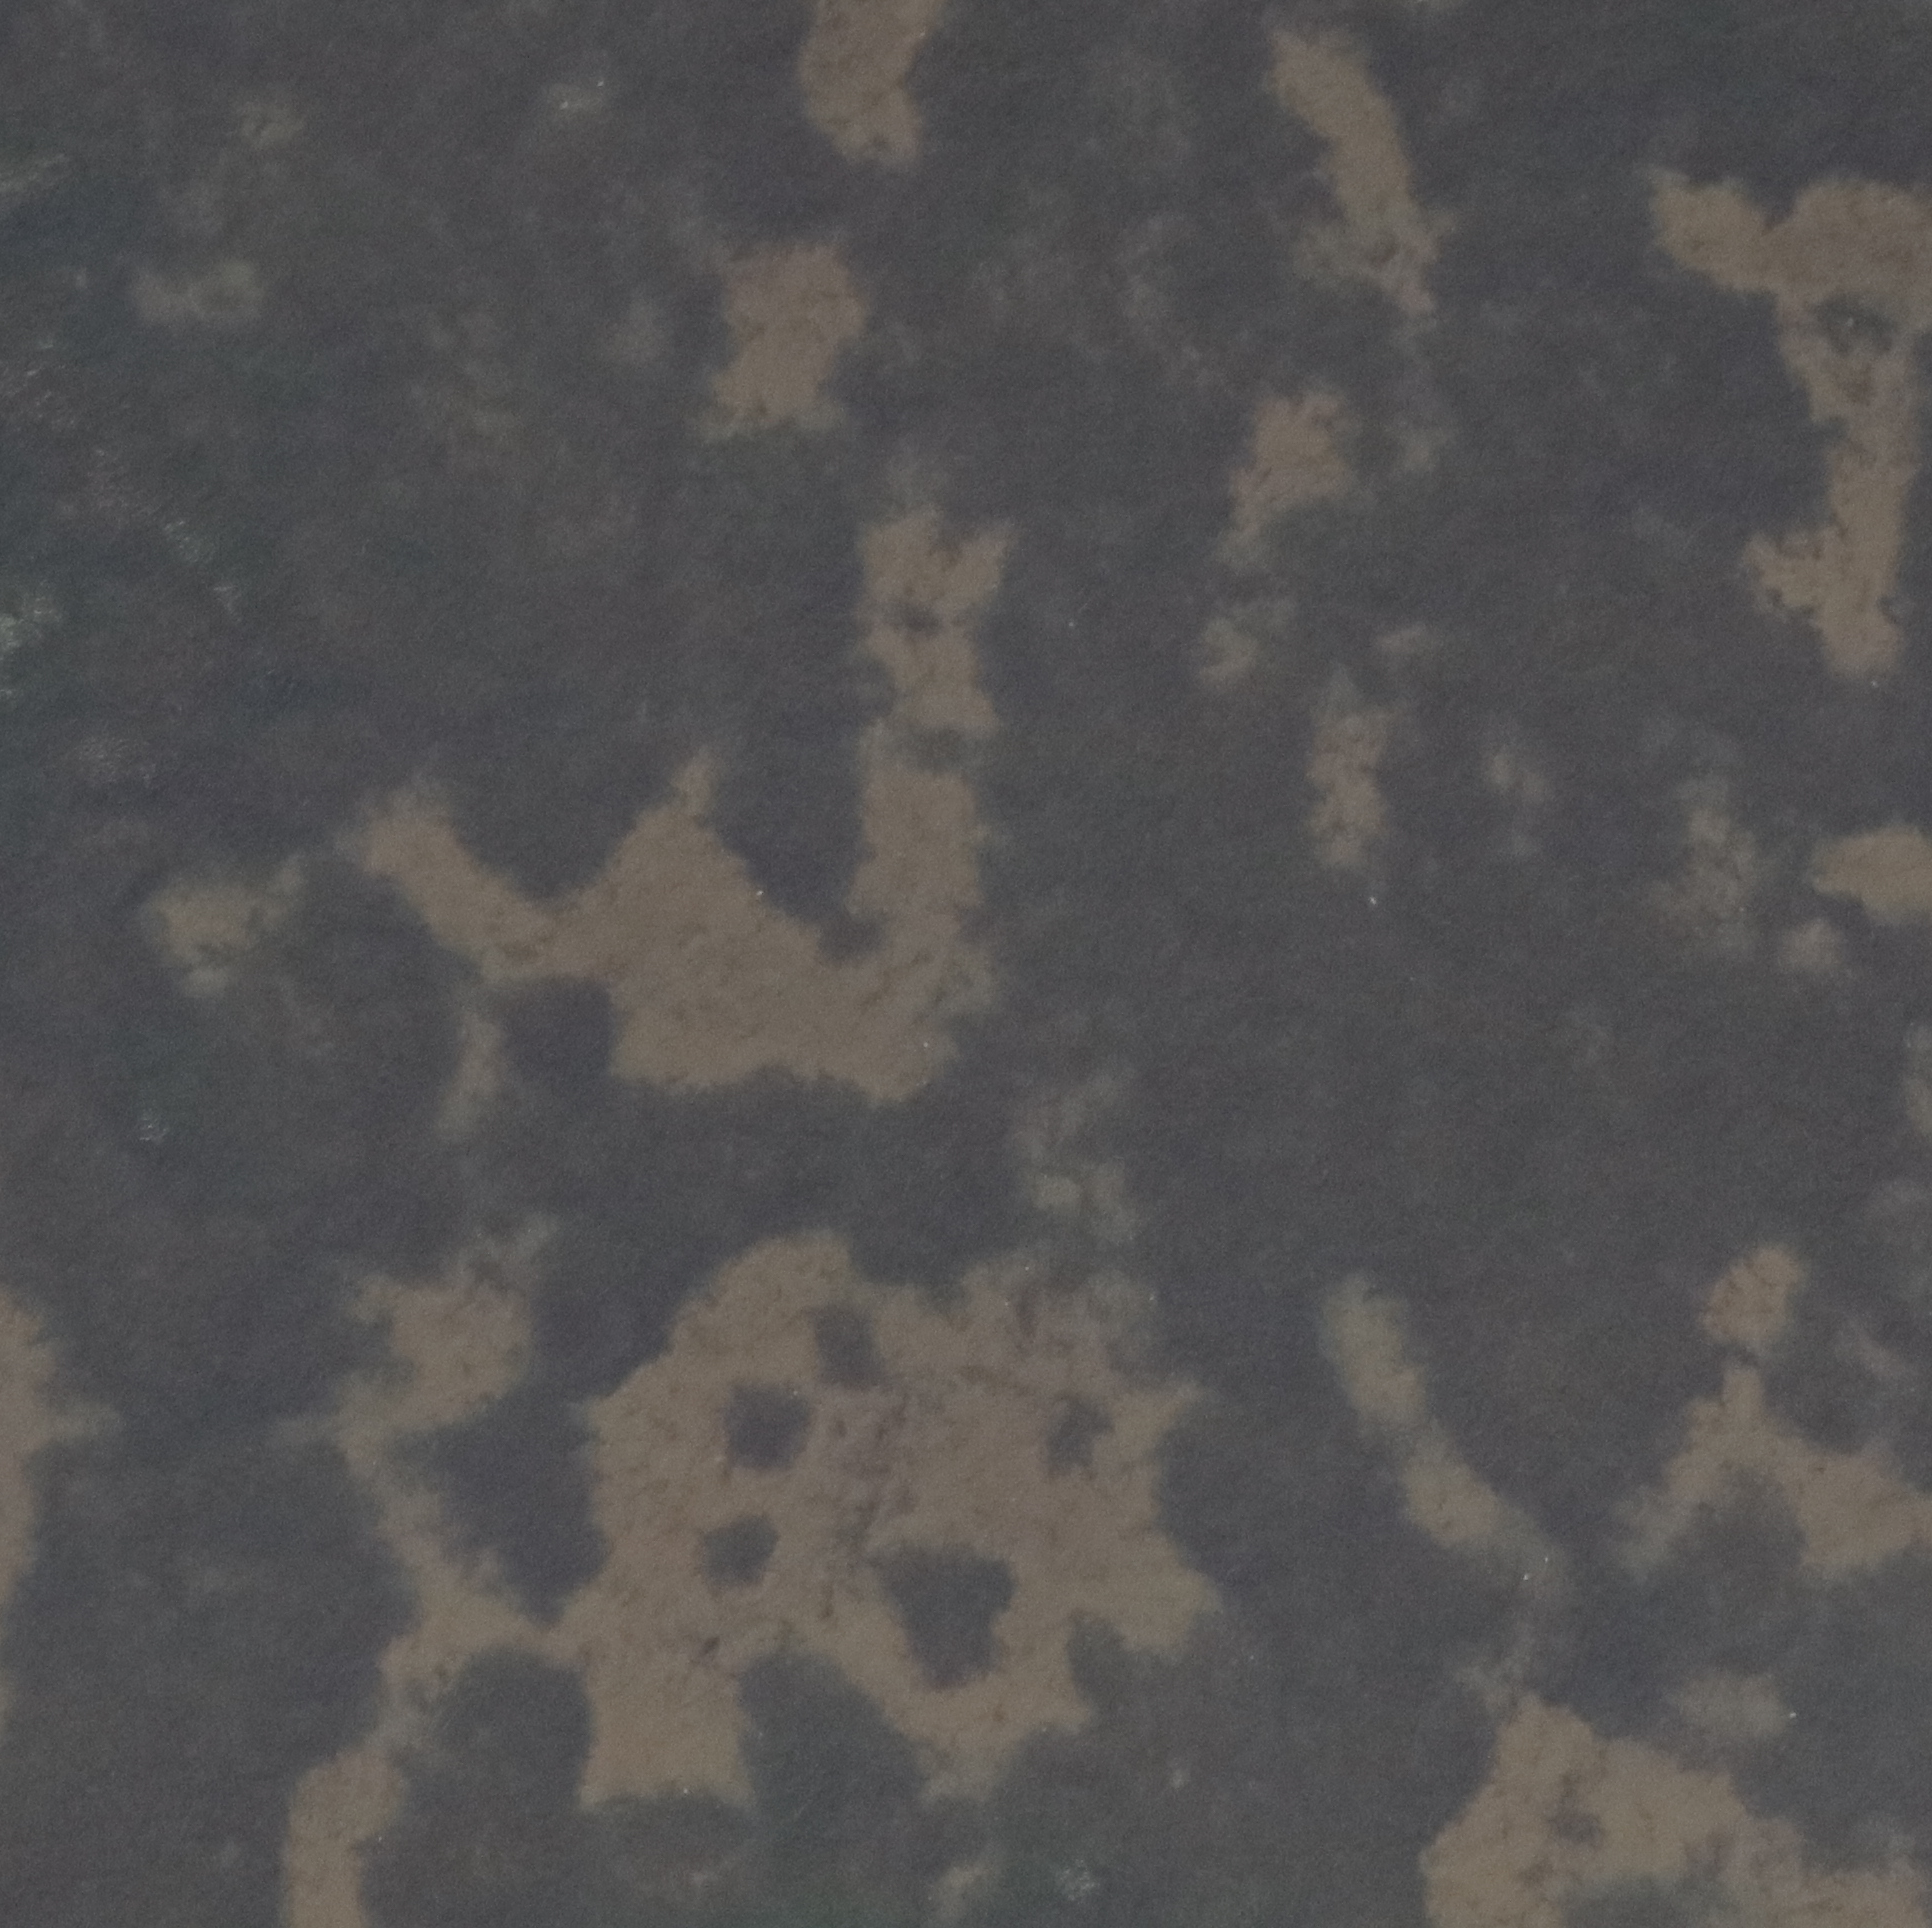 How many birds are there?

0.